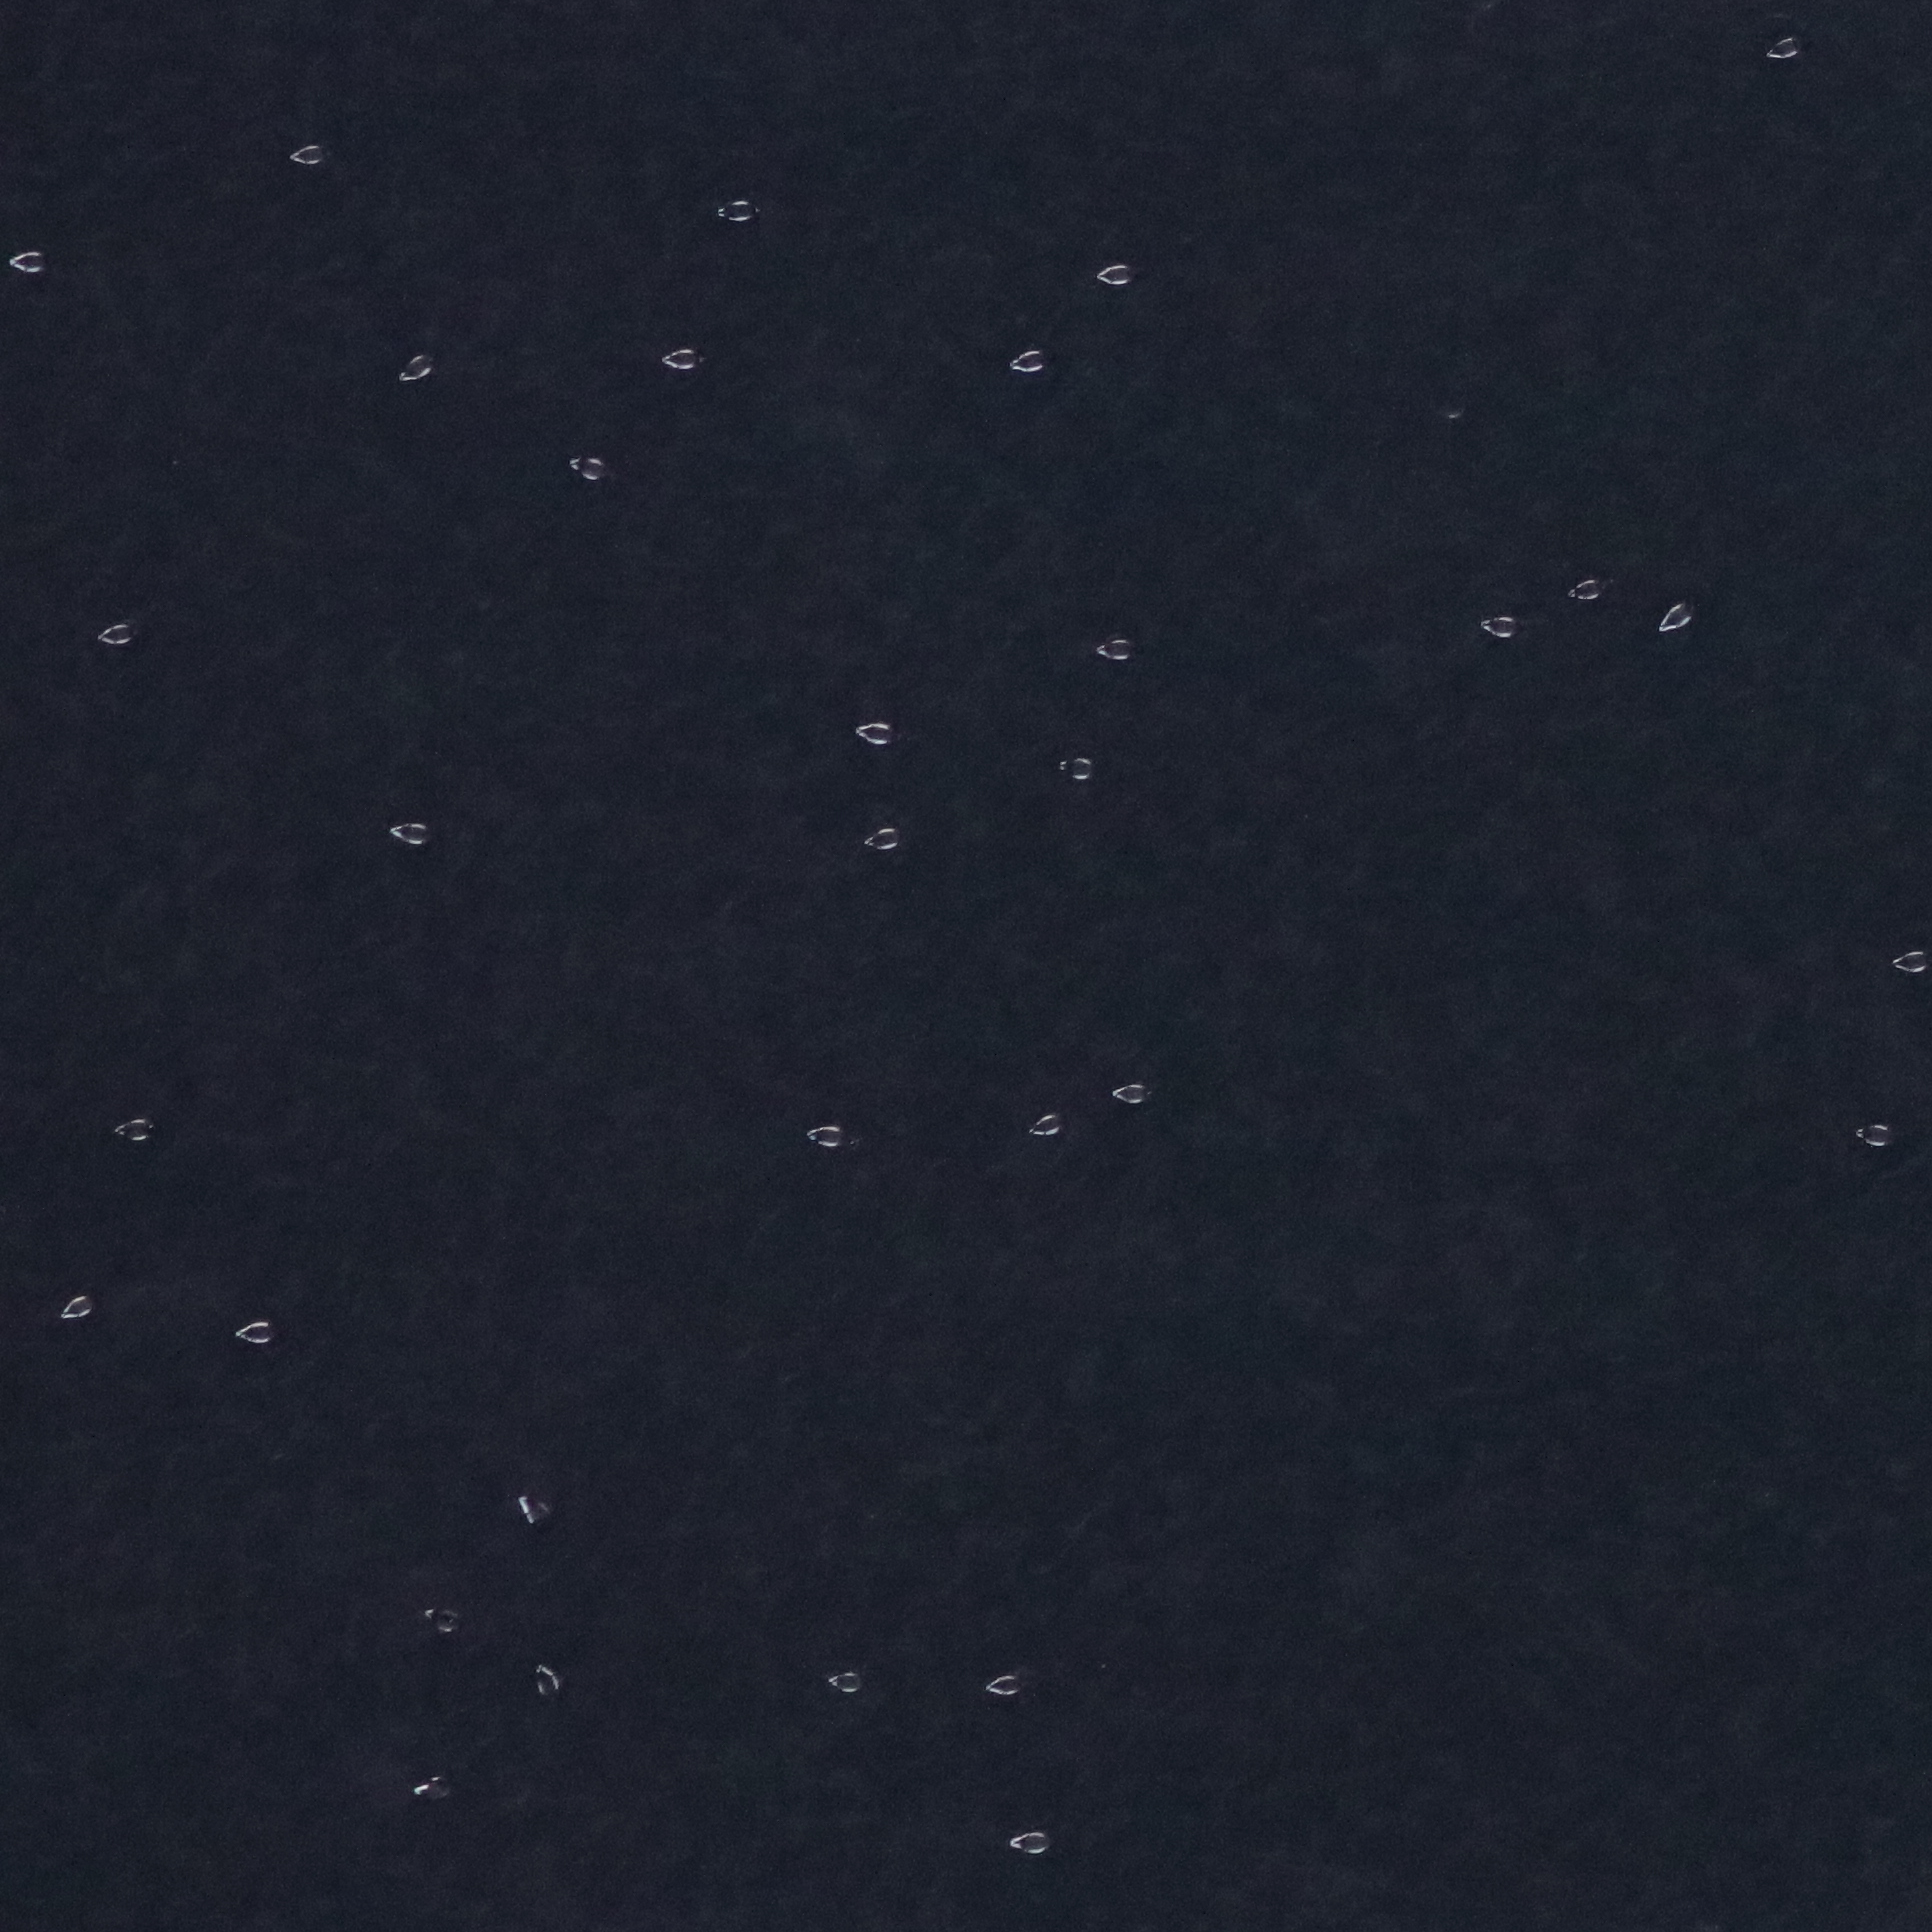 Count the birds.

33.